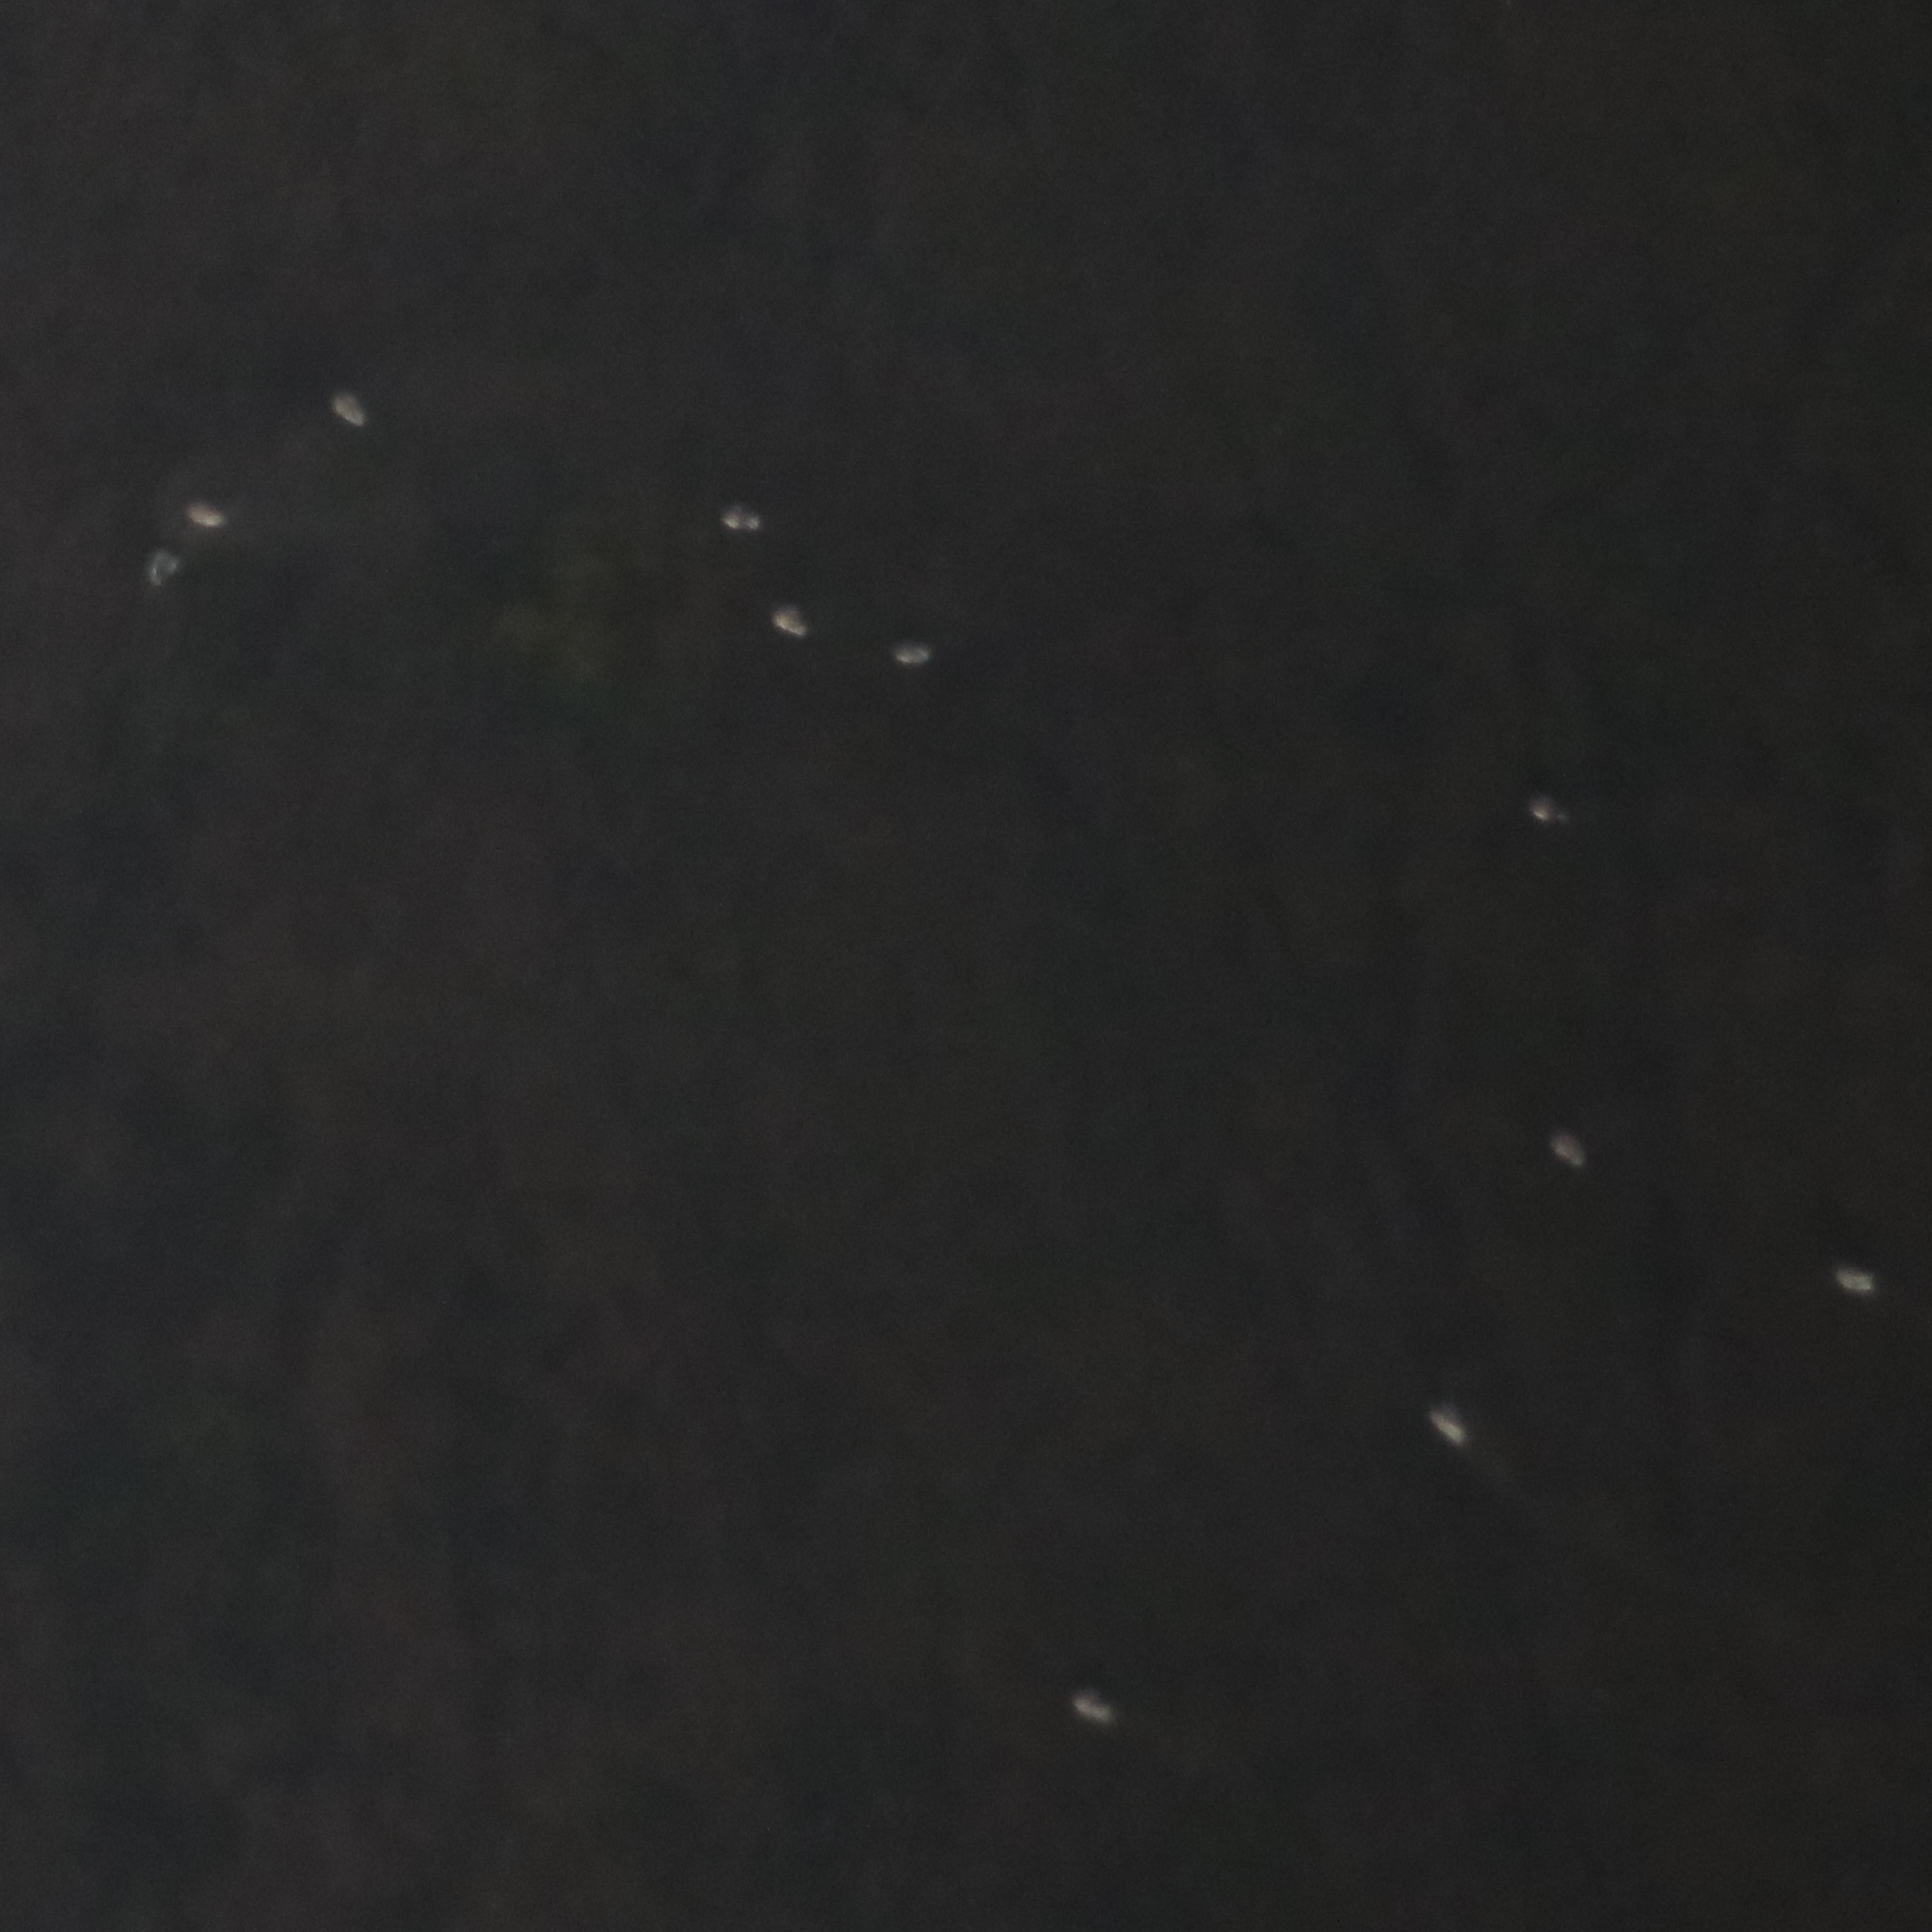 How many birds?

11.